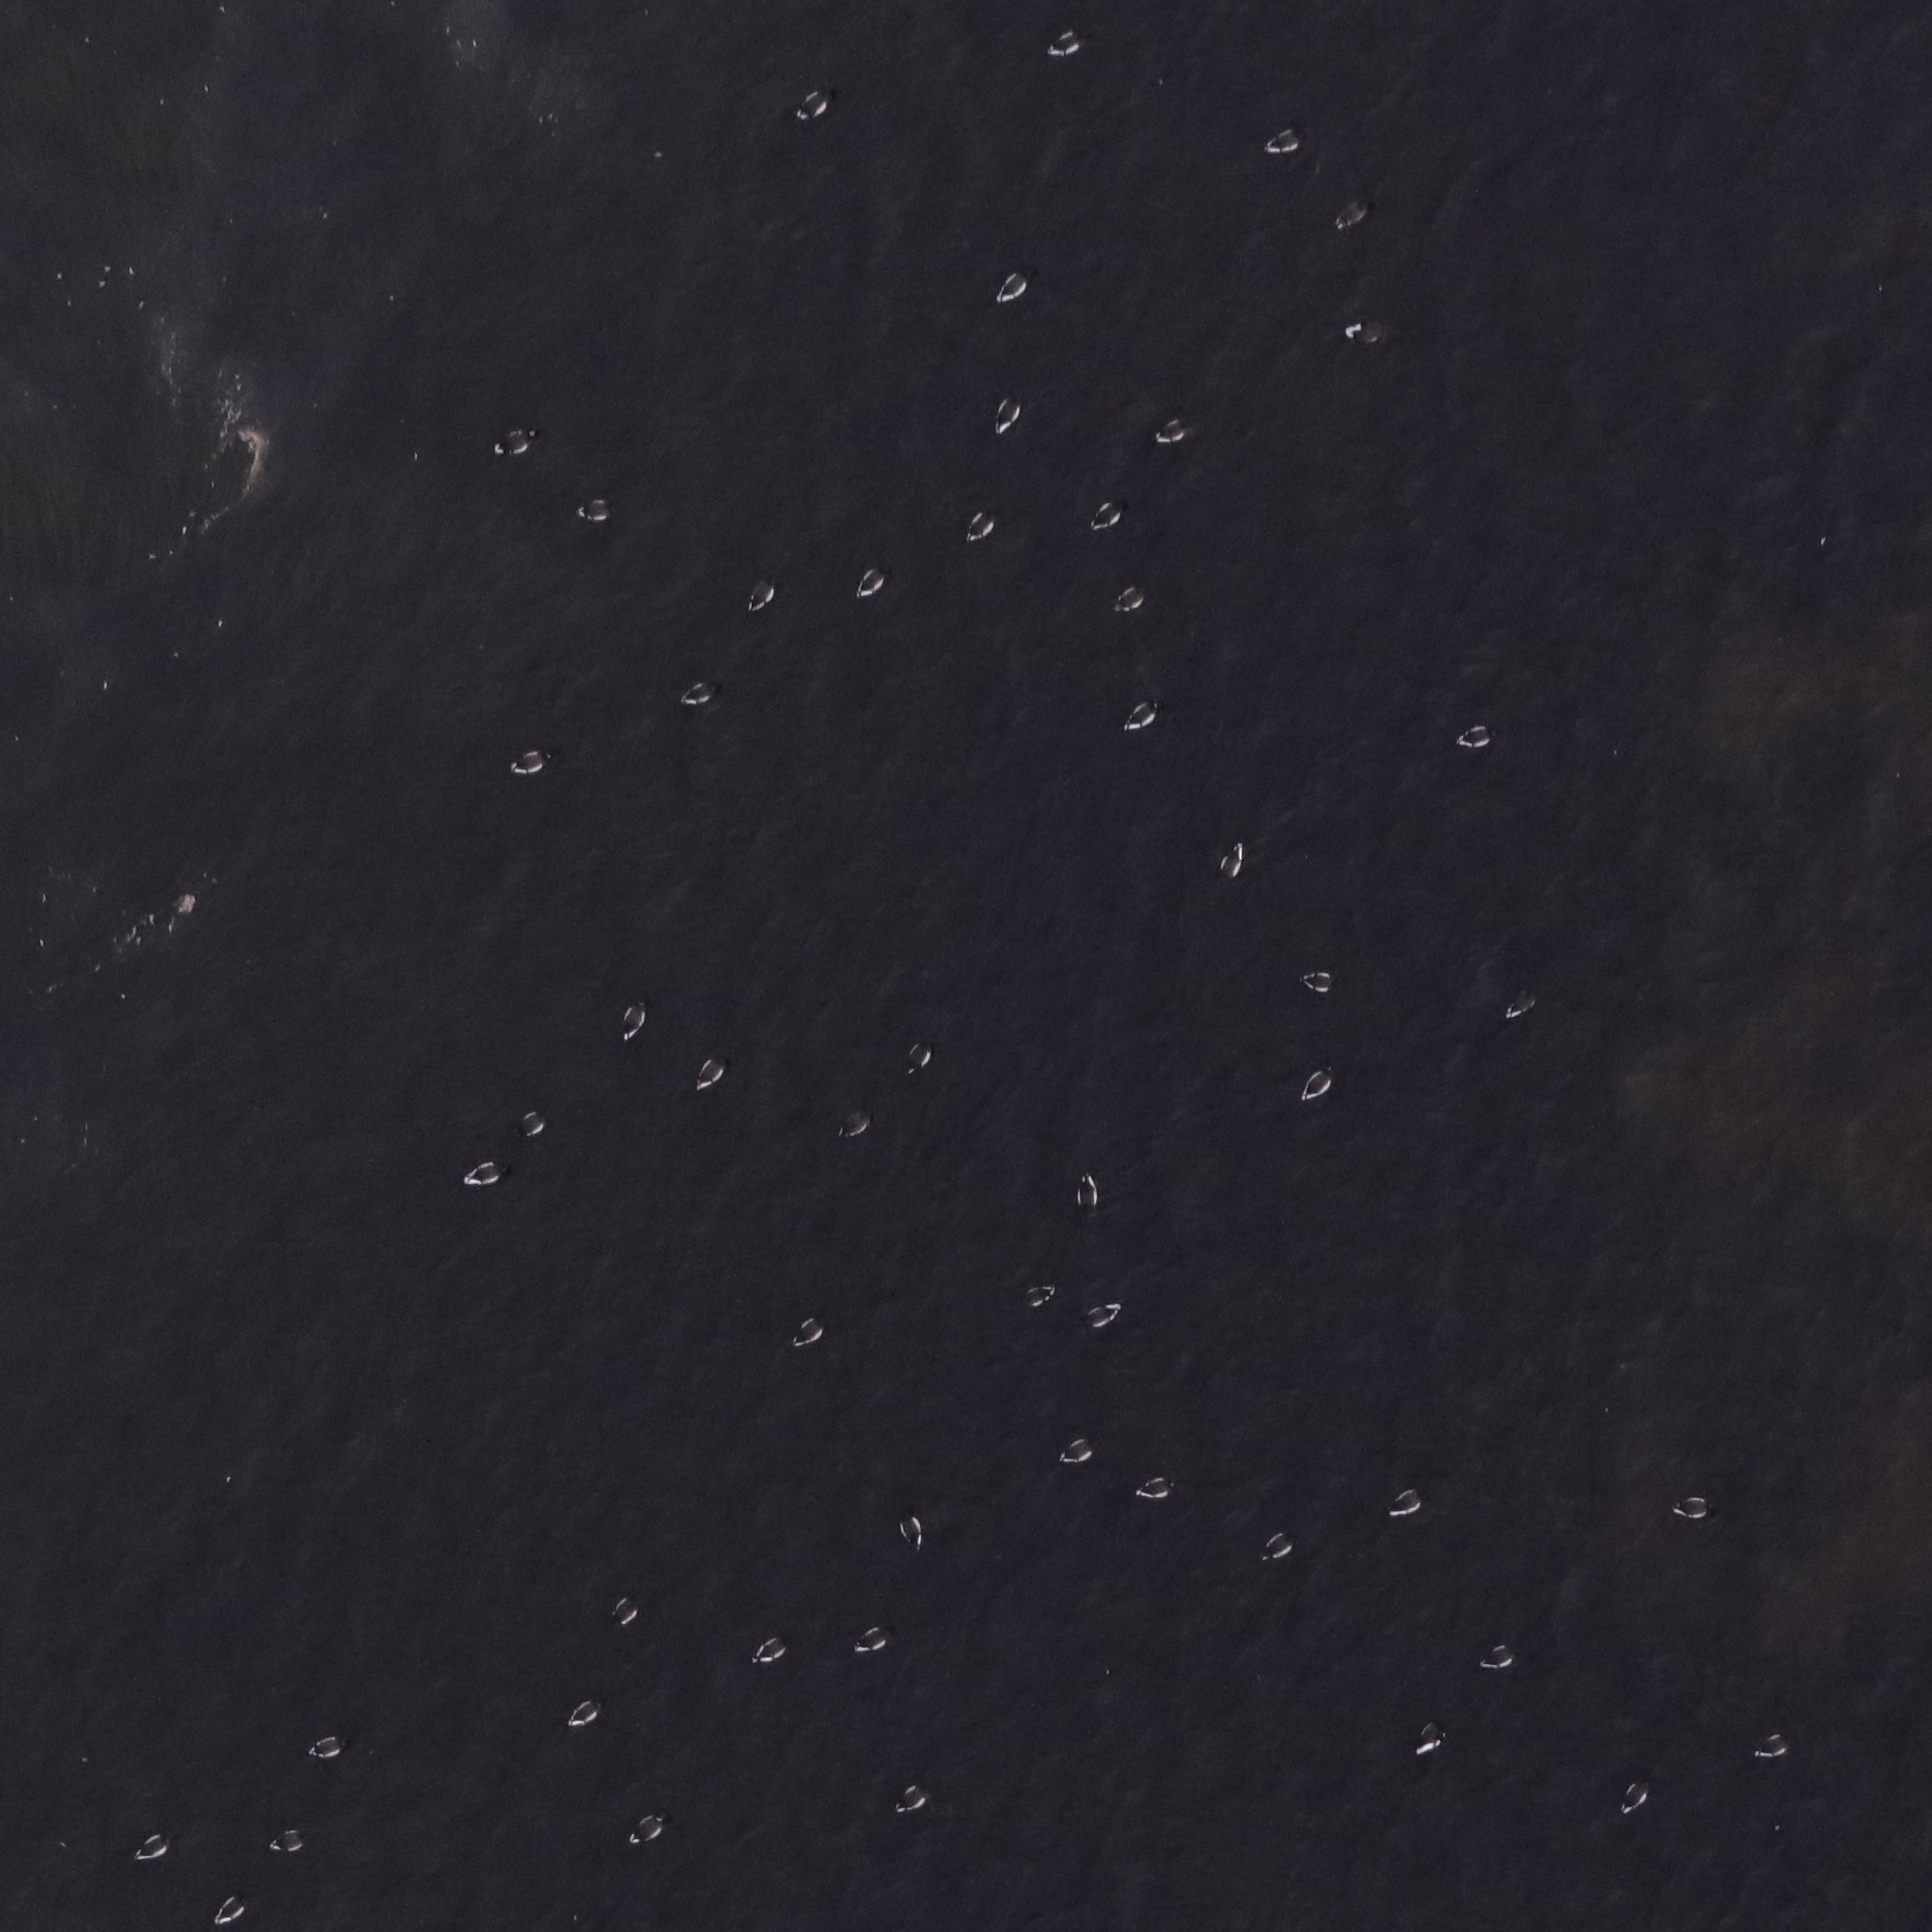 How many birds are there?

53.